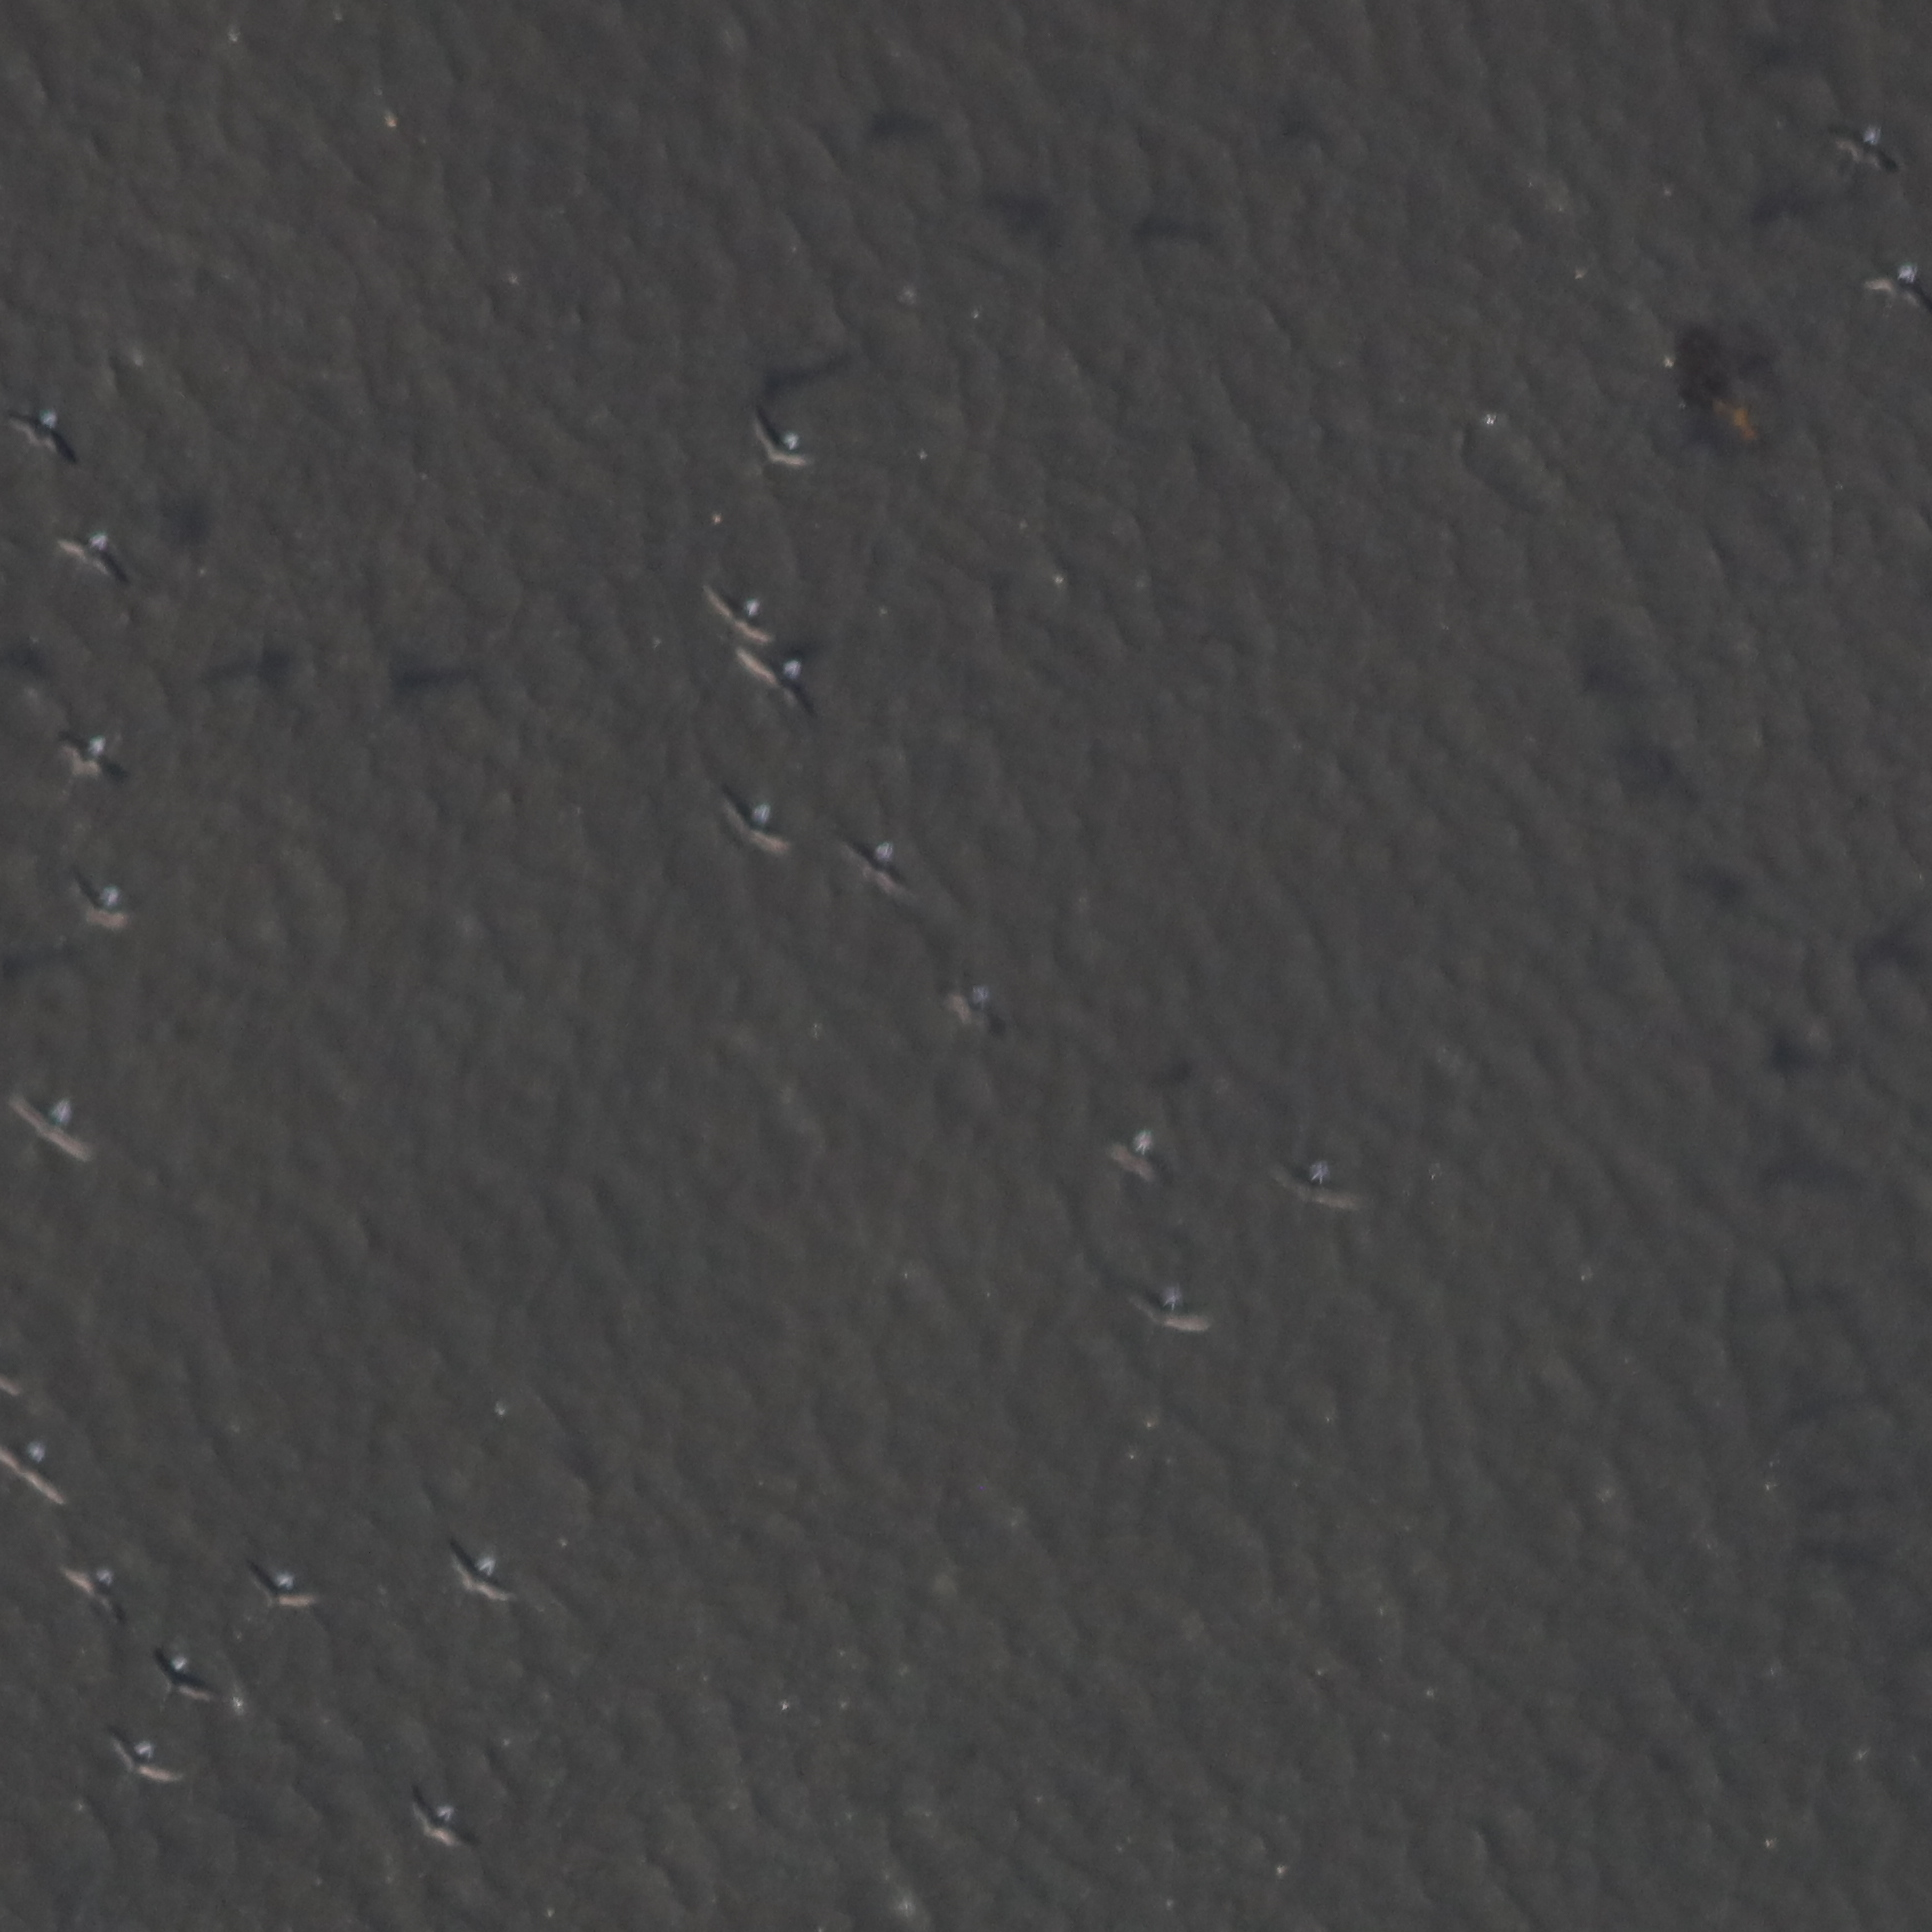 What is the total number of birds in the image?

23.